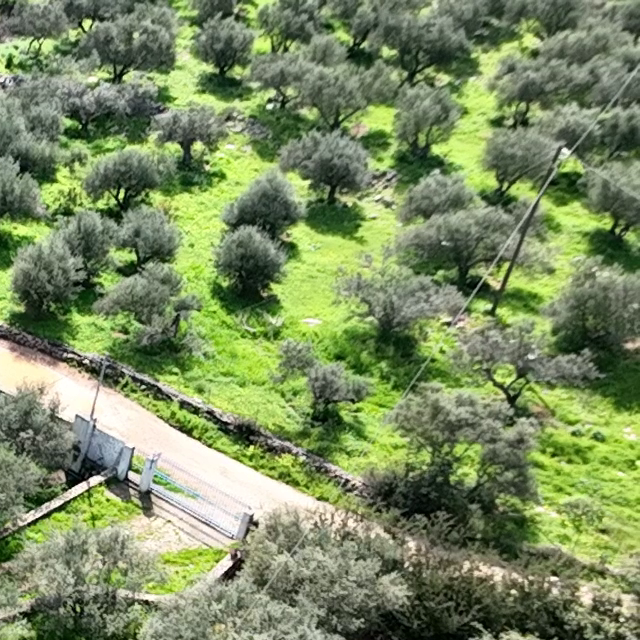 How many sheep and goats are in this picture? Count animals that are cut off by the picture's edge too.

0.